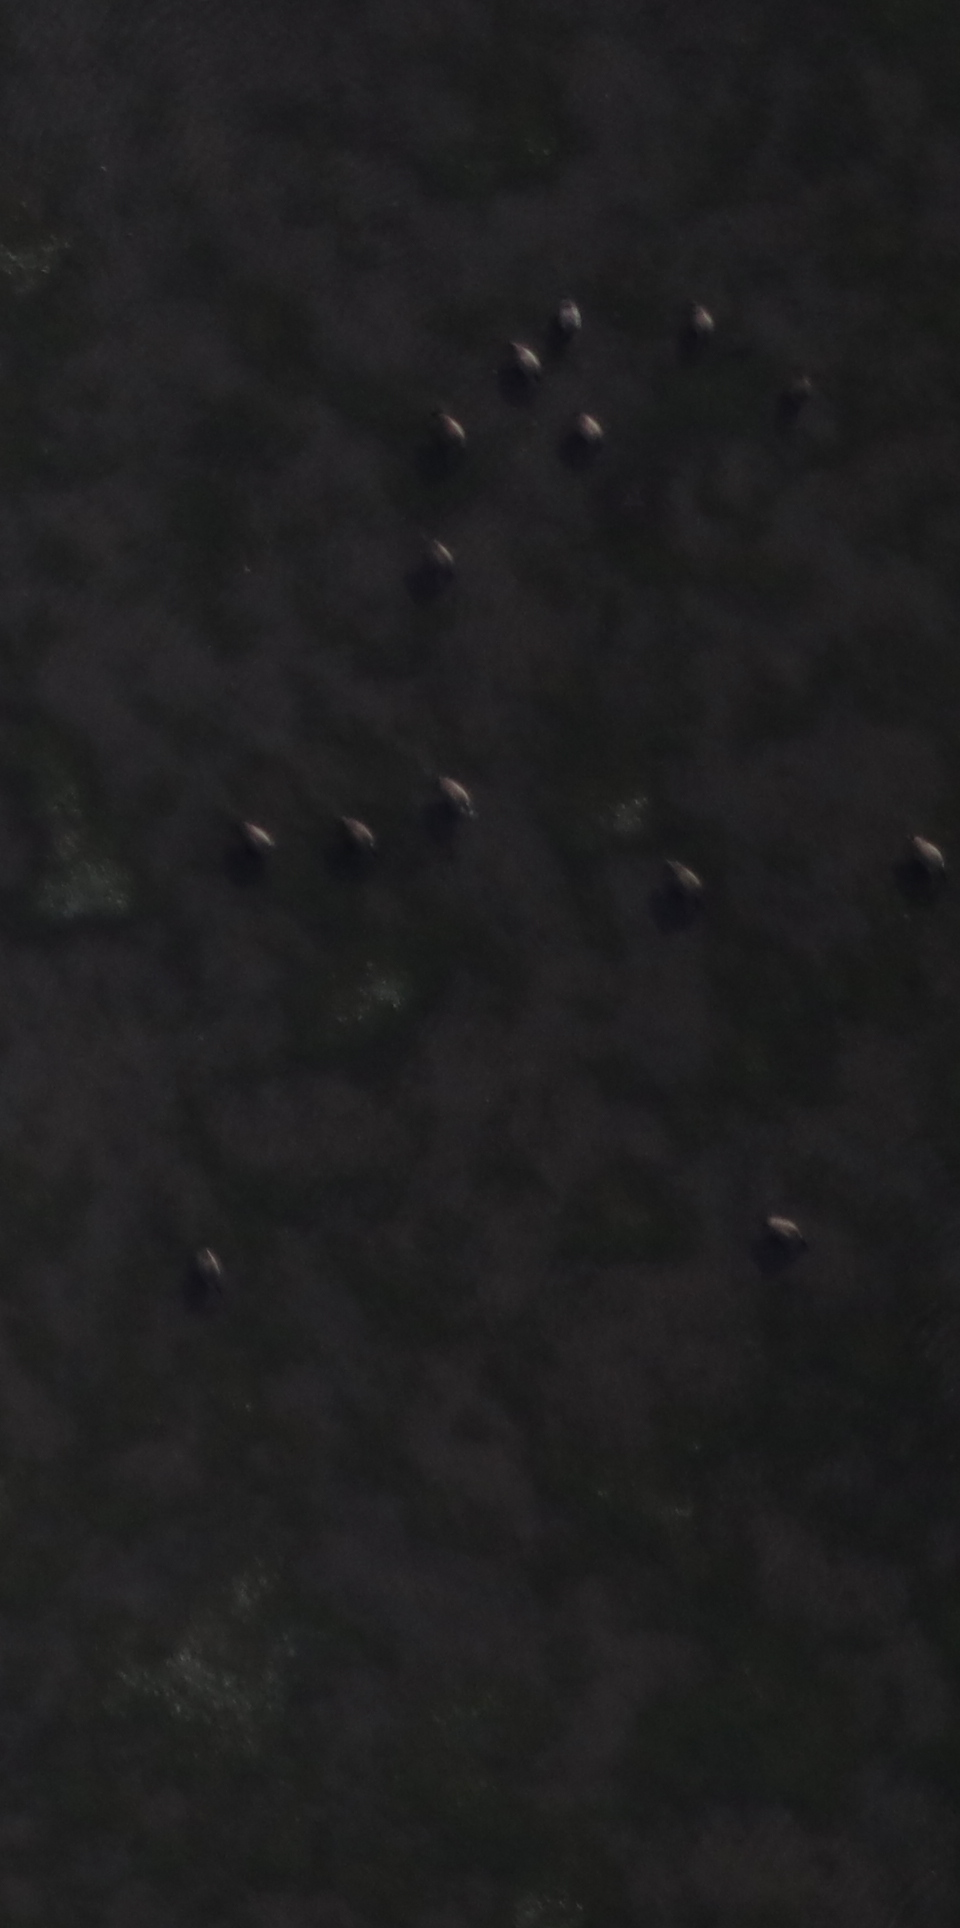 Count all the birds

15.